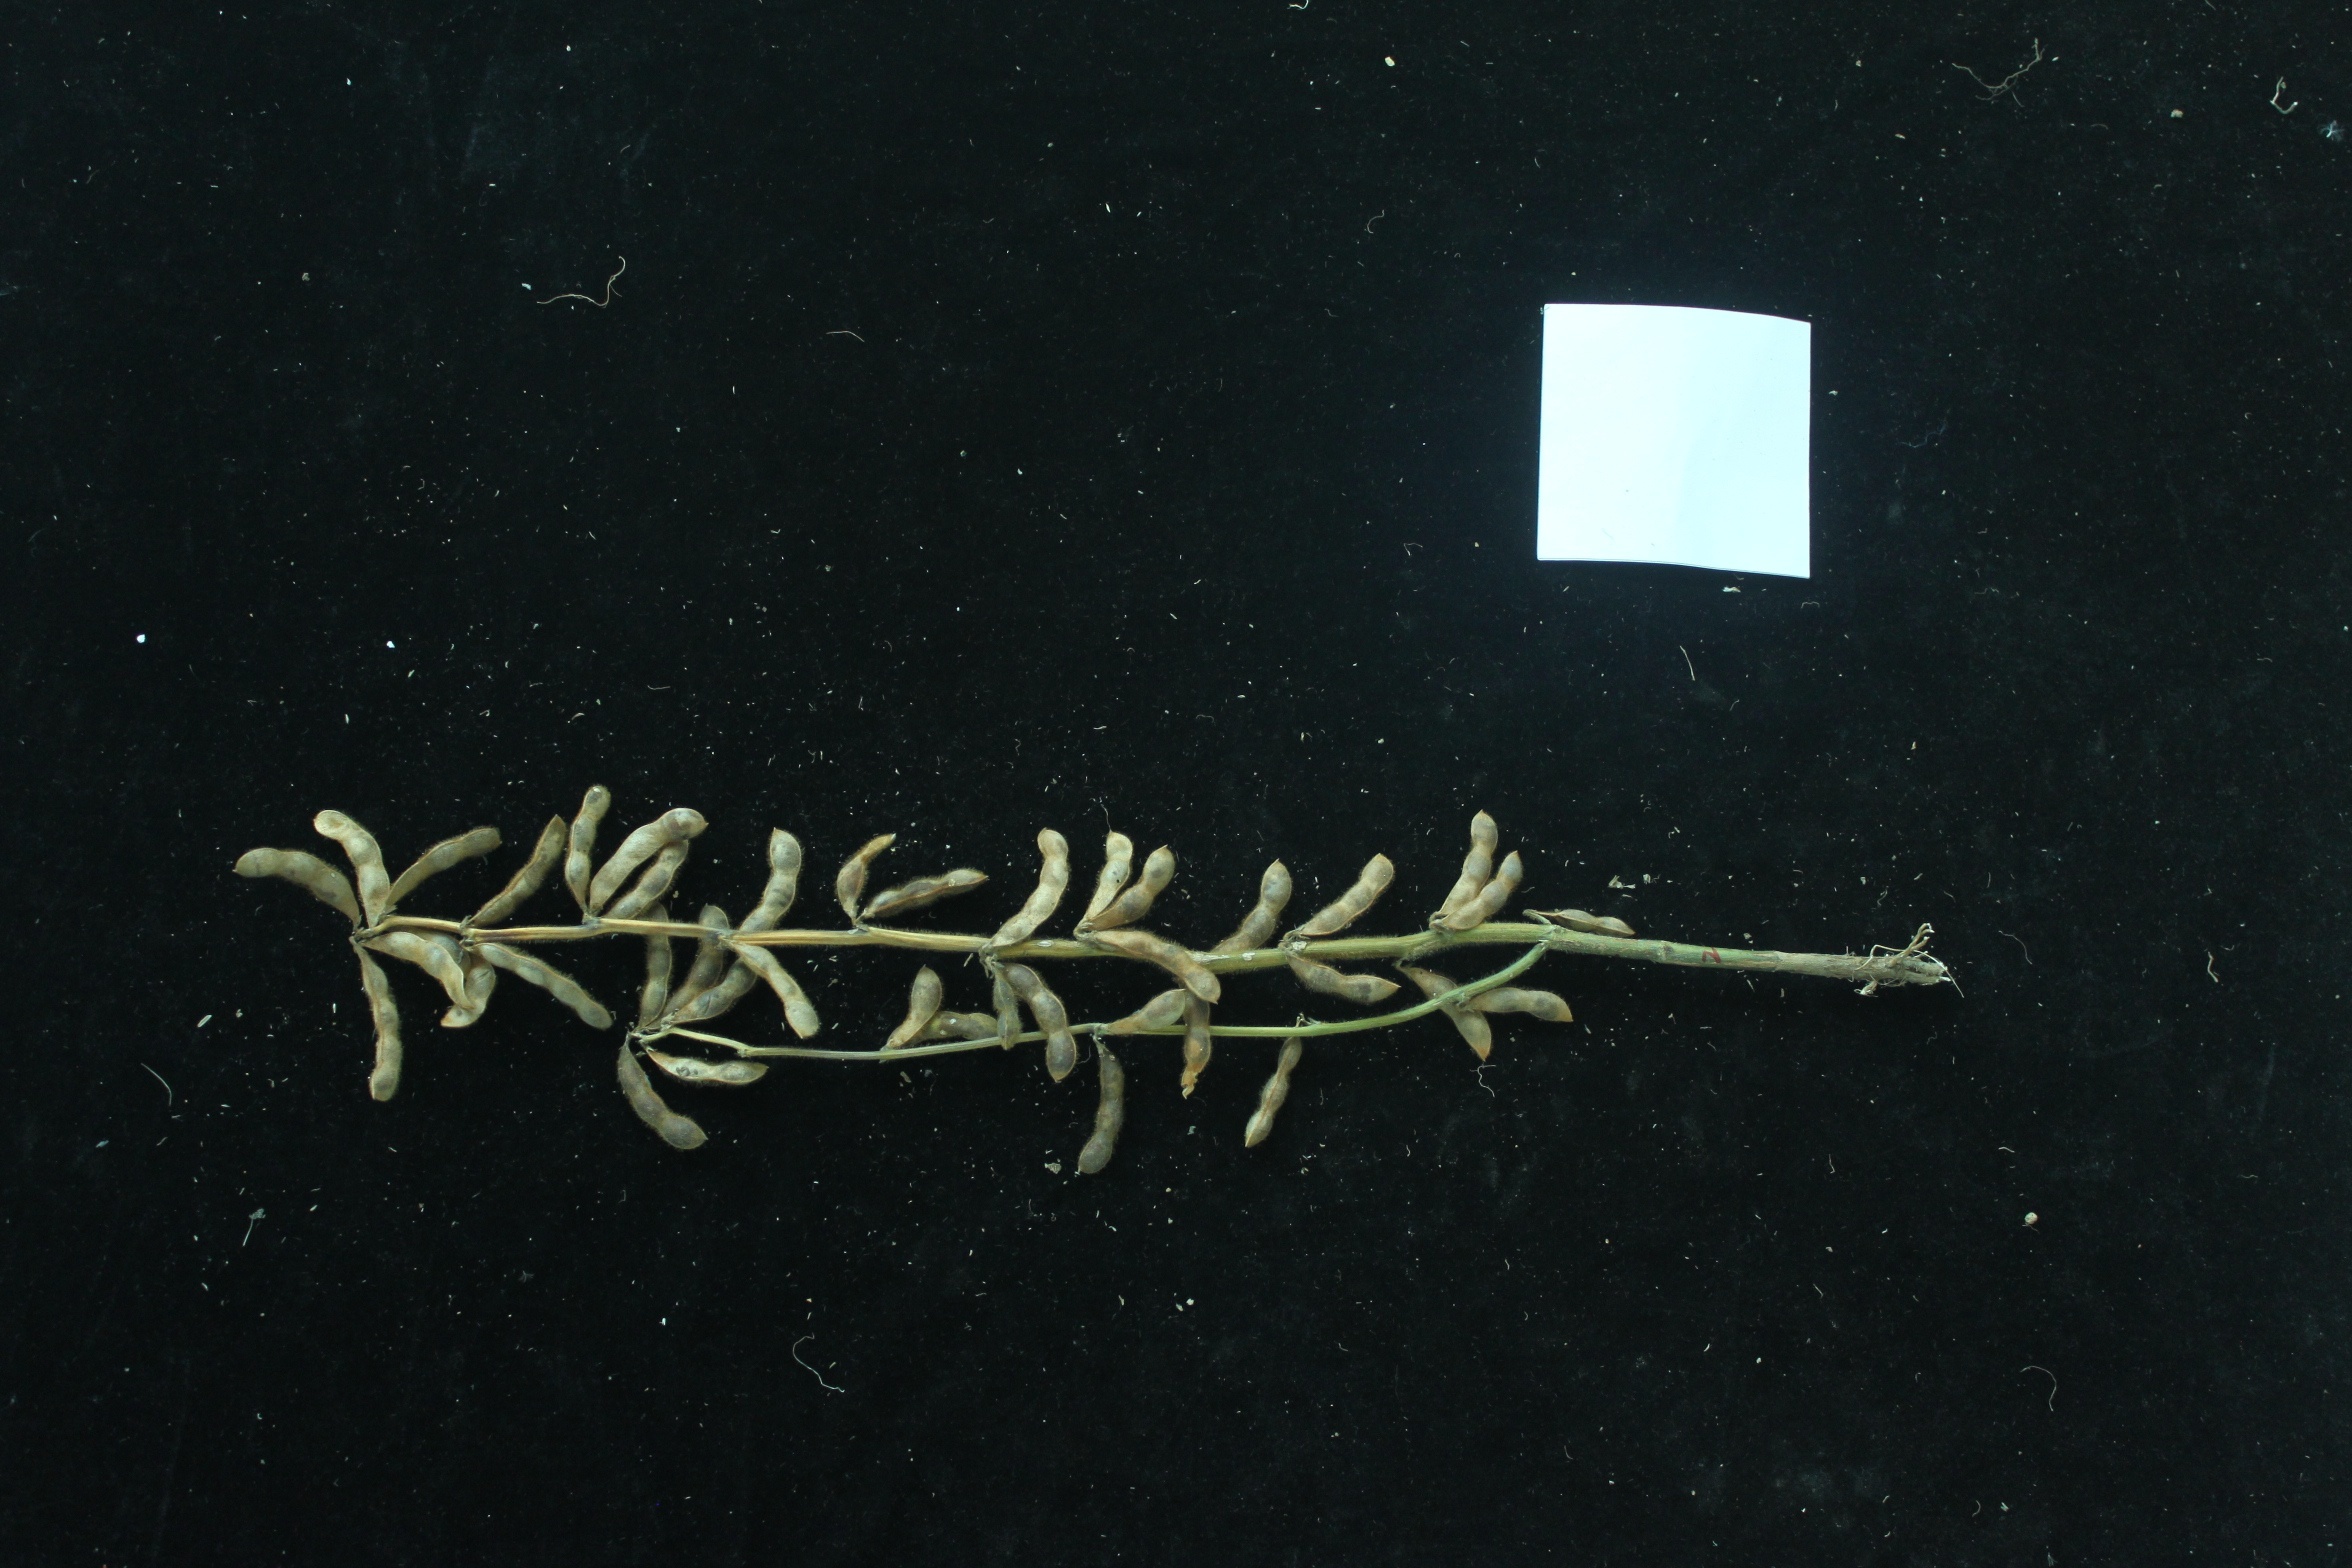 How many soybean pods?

40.